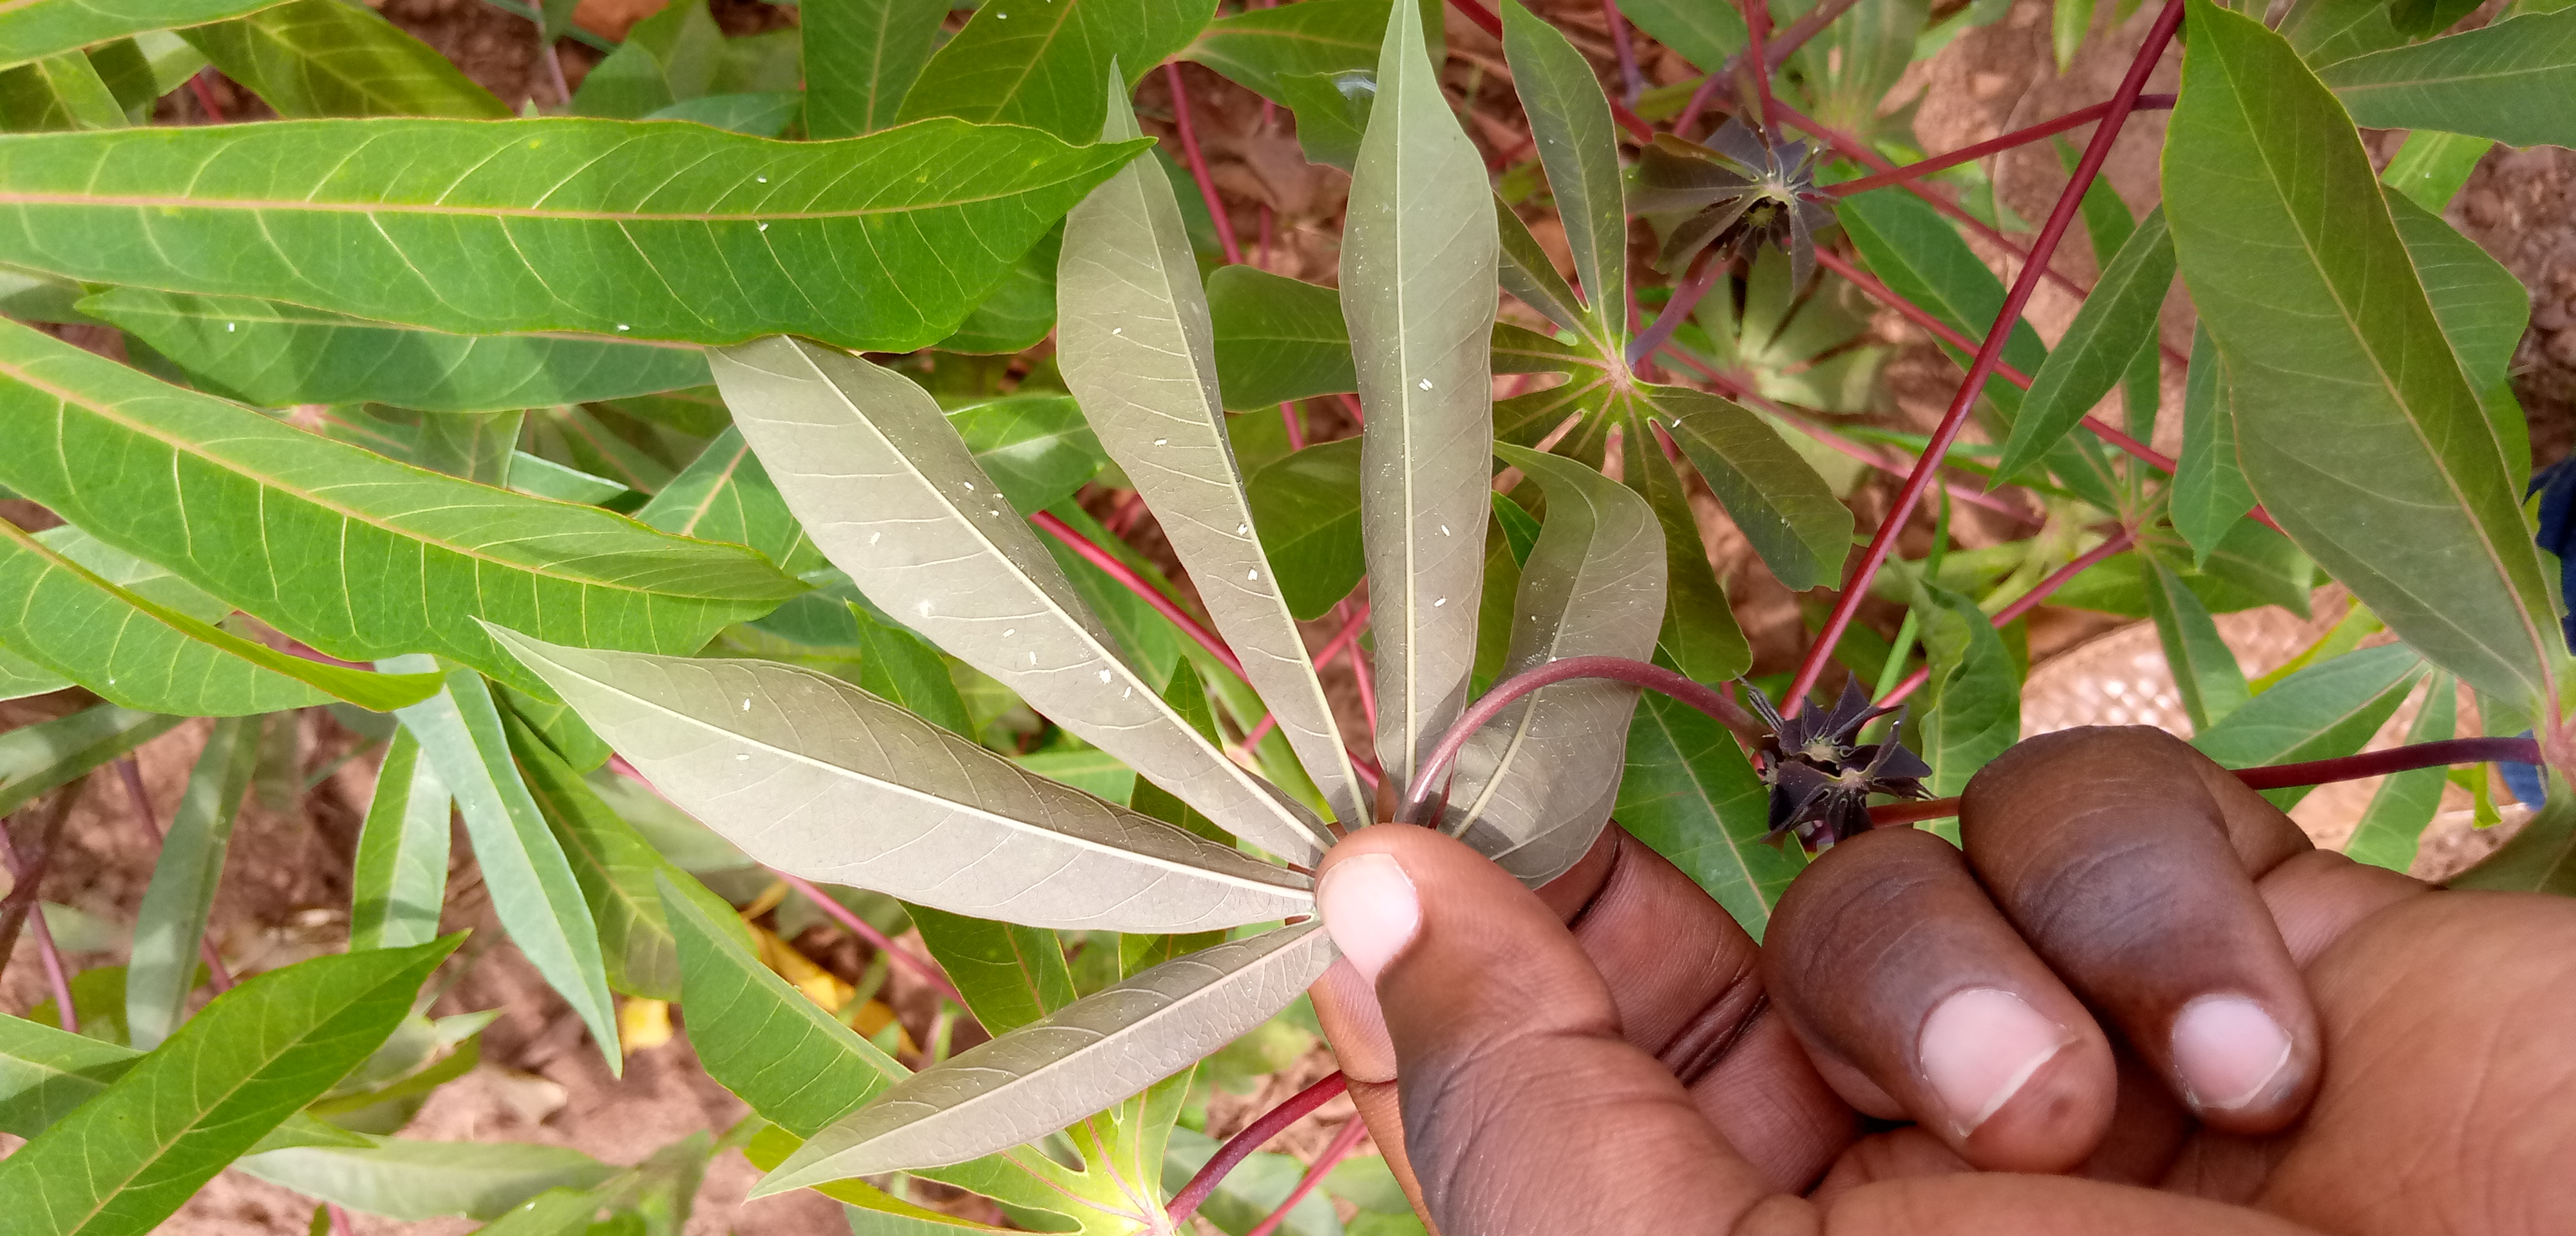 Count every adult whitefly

26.